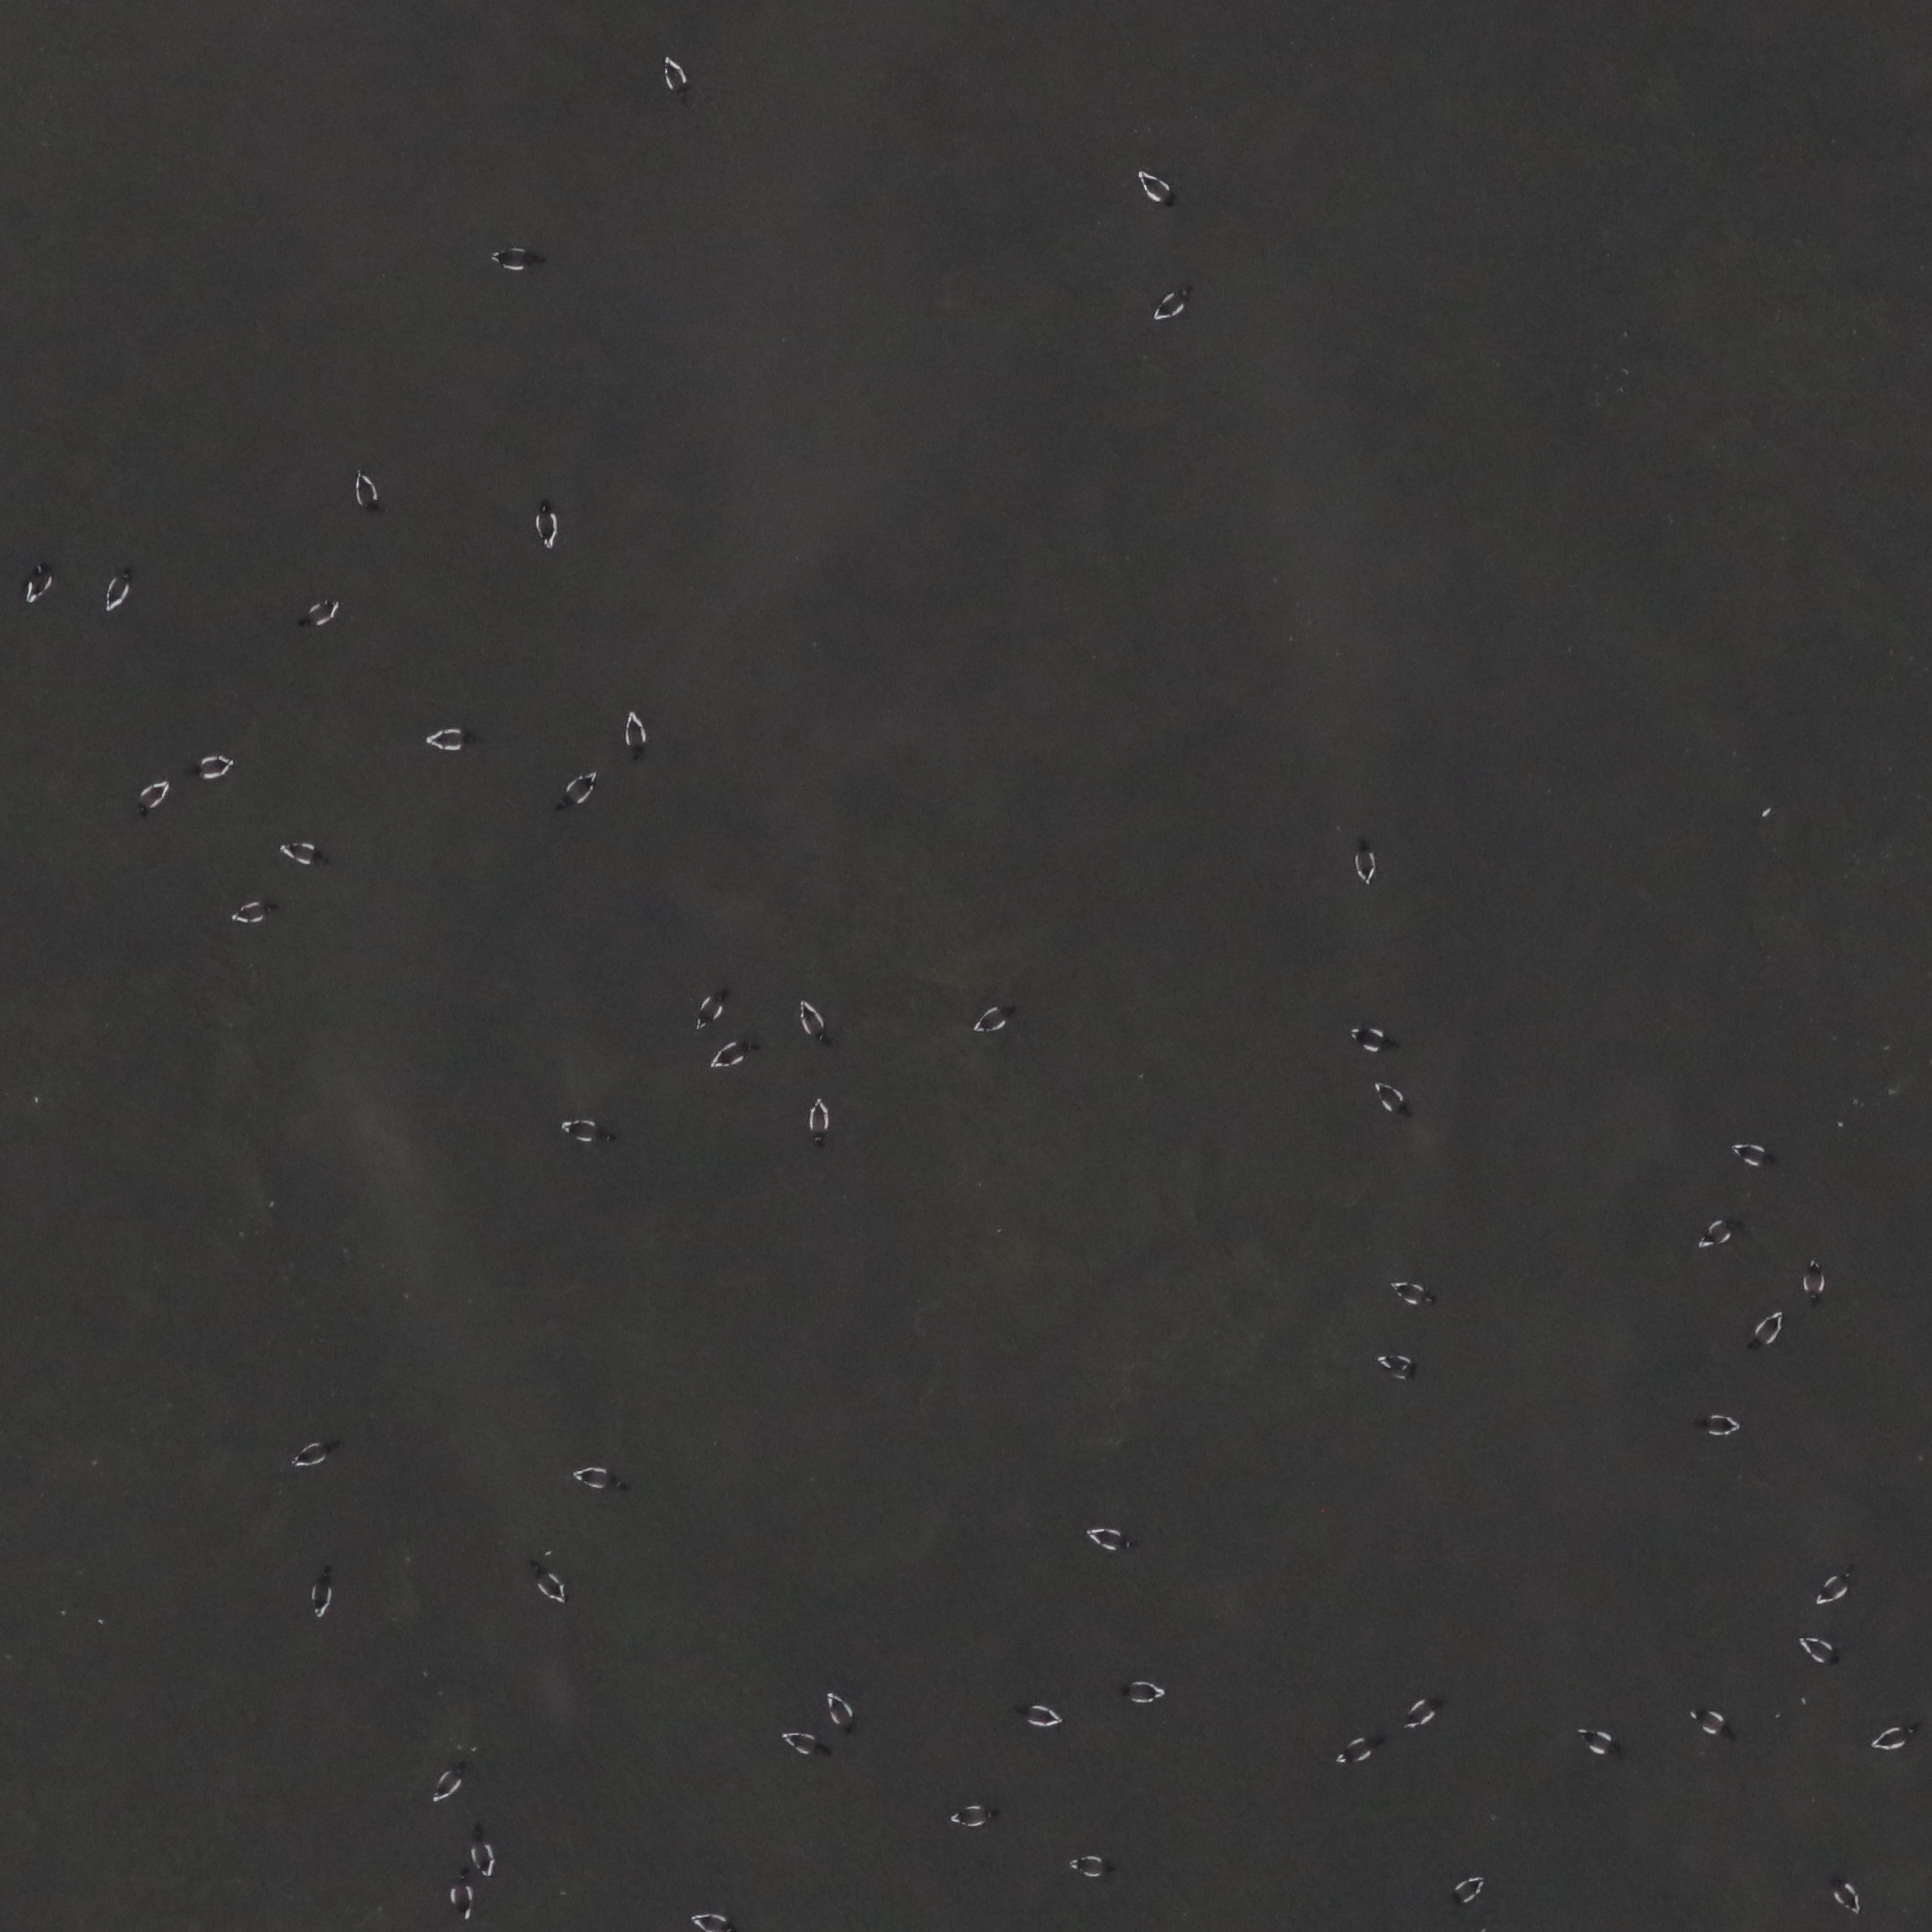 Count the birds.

56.